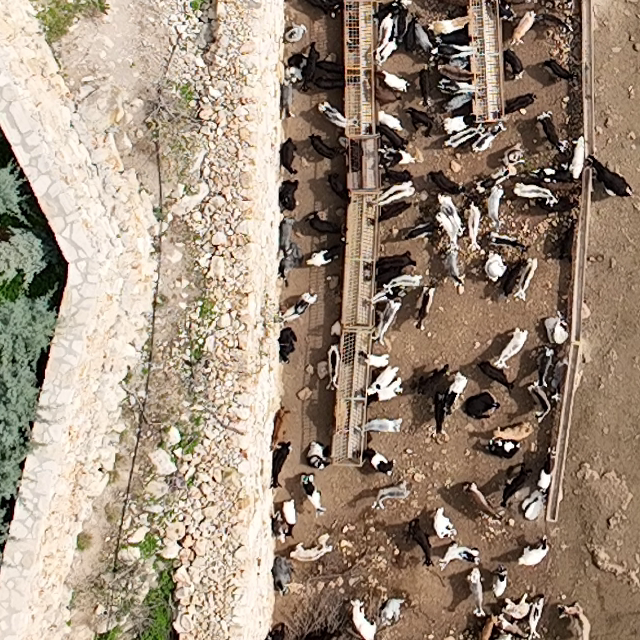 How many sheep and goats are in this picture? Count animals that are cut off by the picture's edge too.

123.